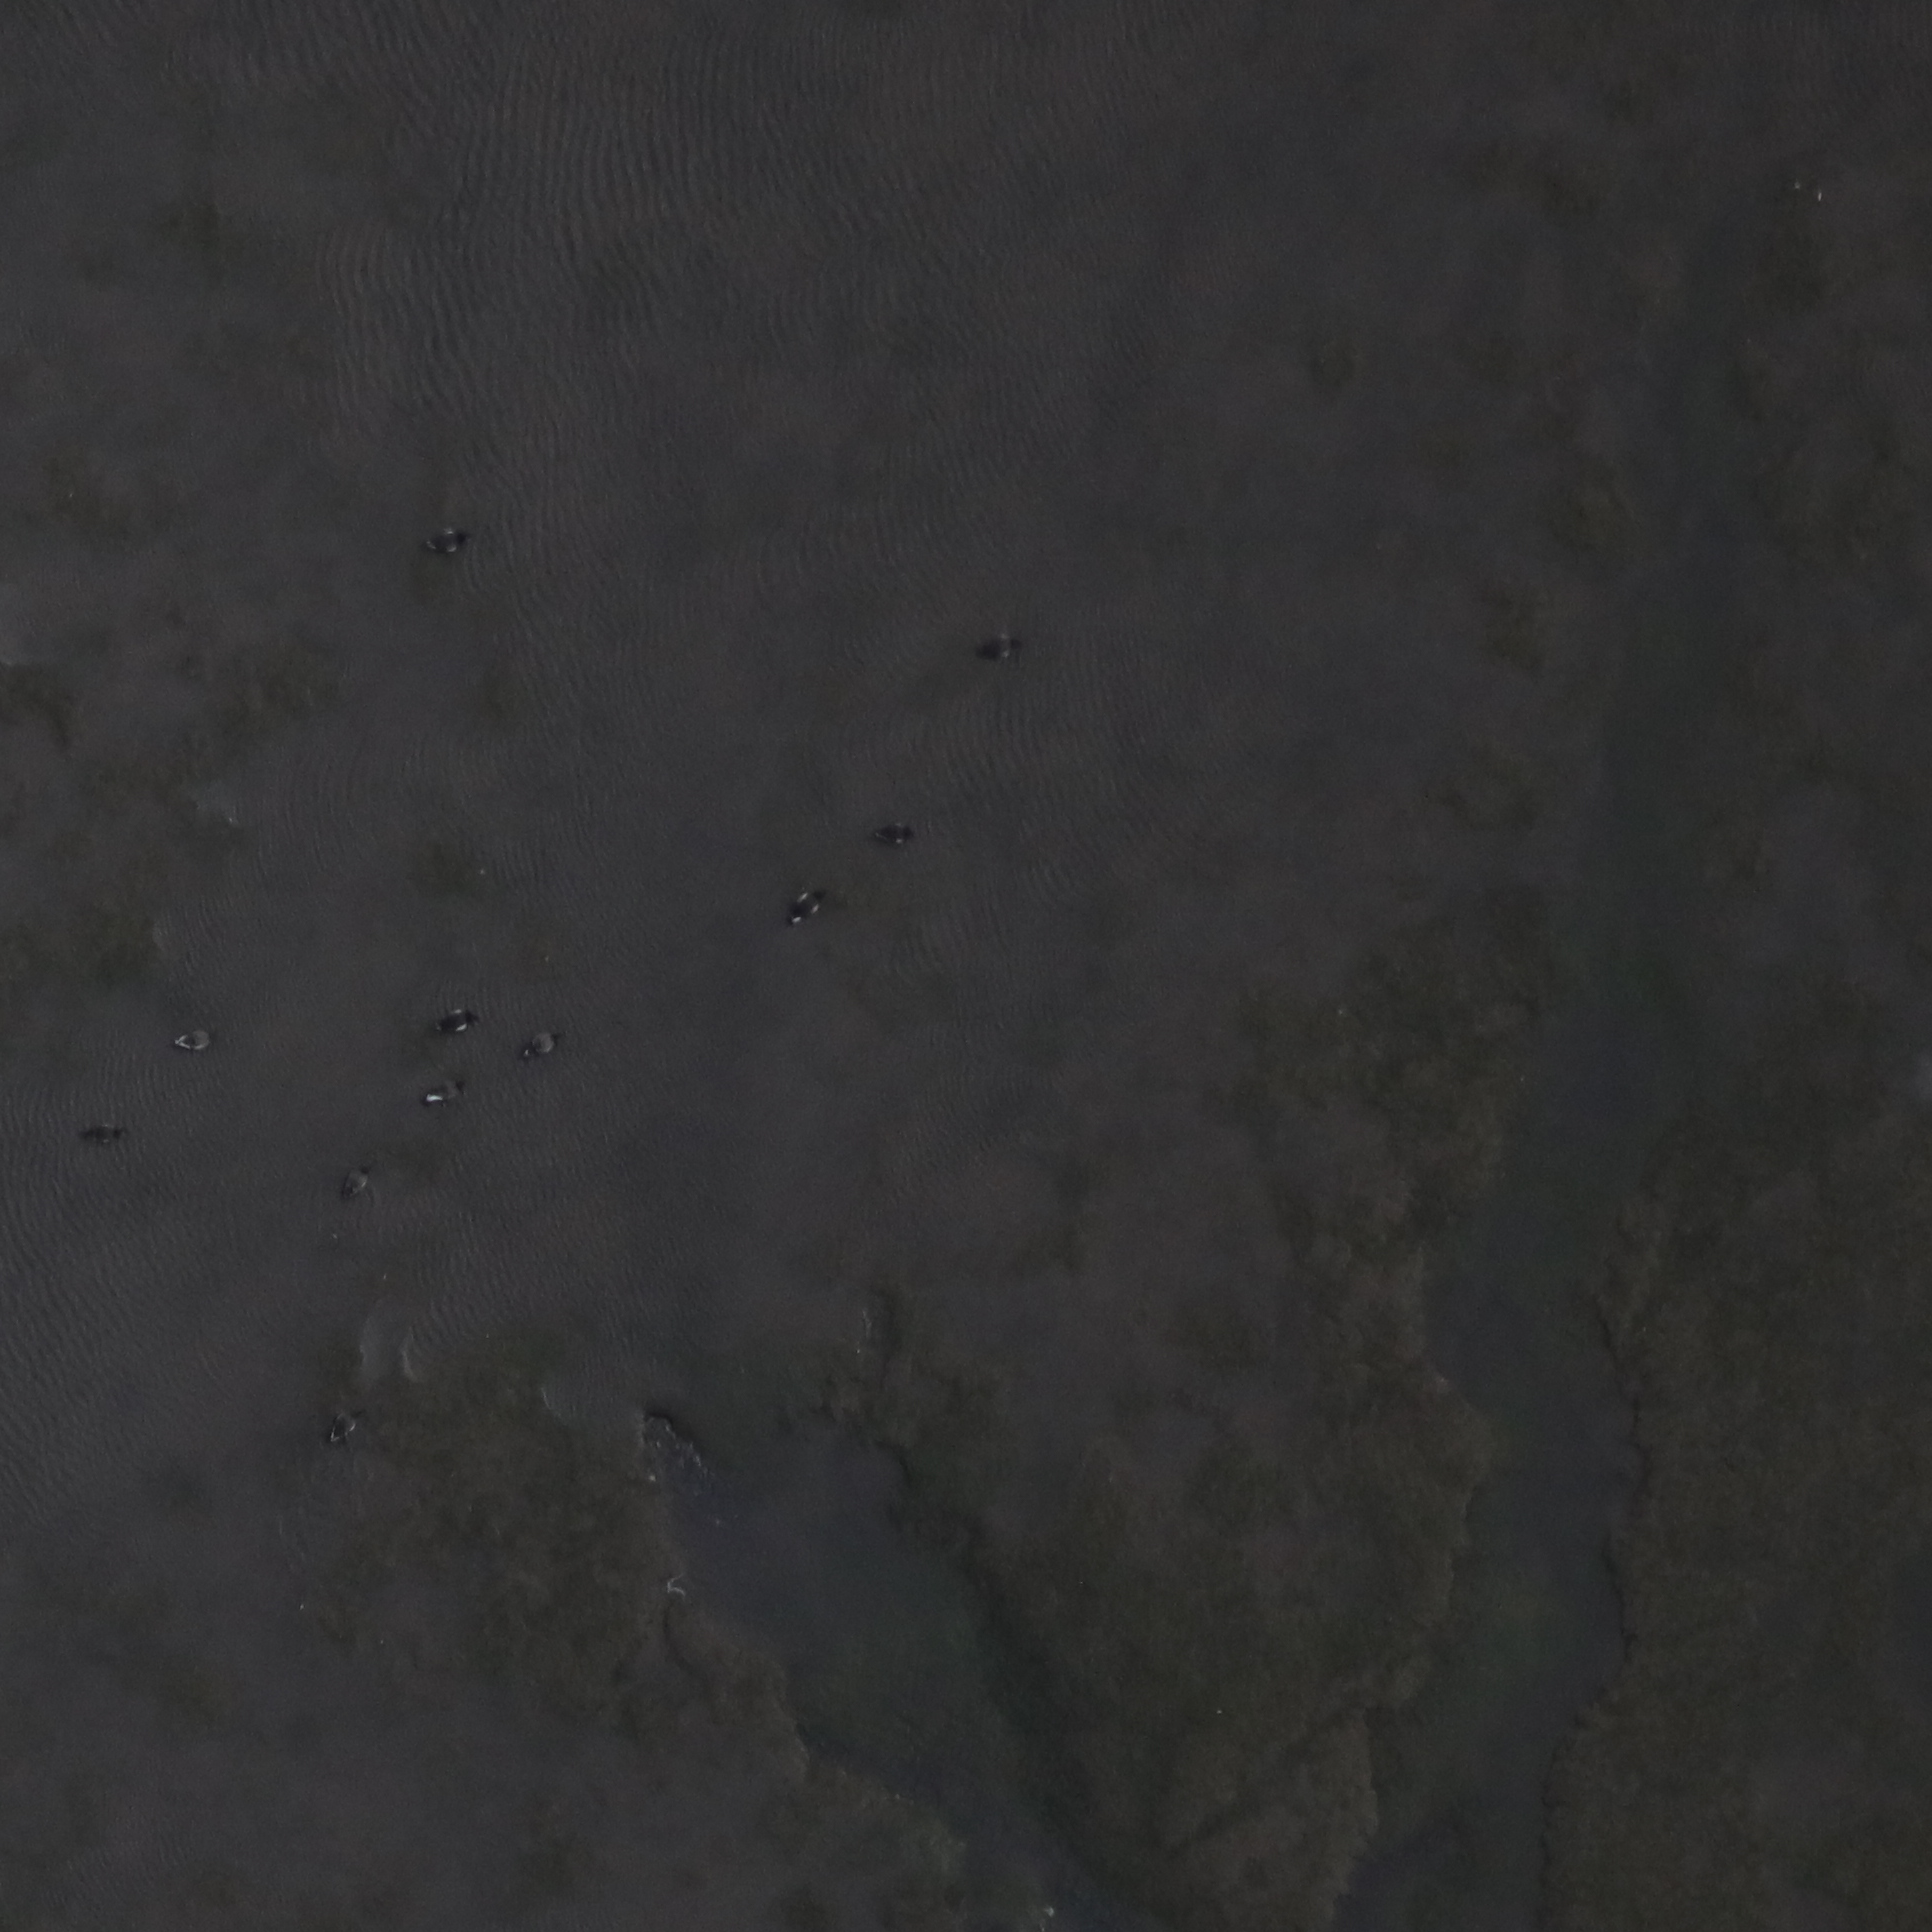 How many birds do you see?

11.